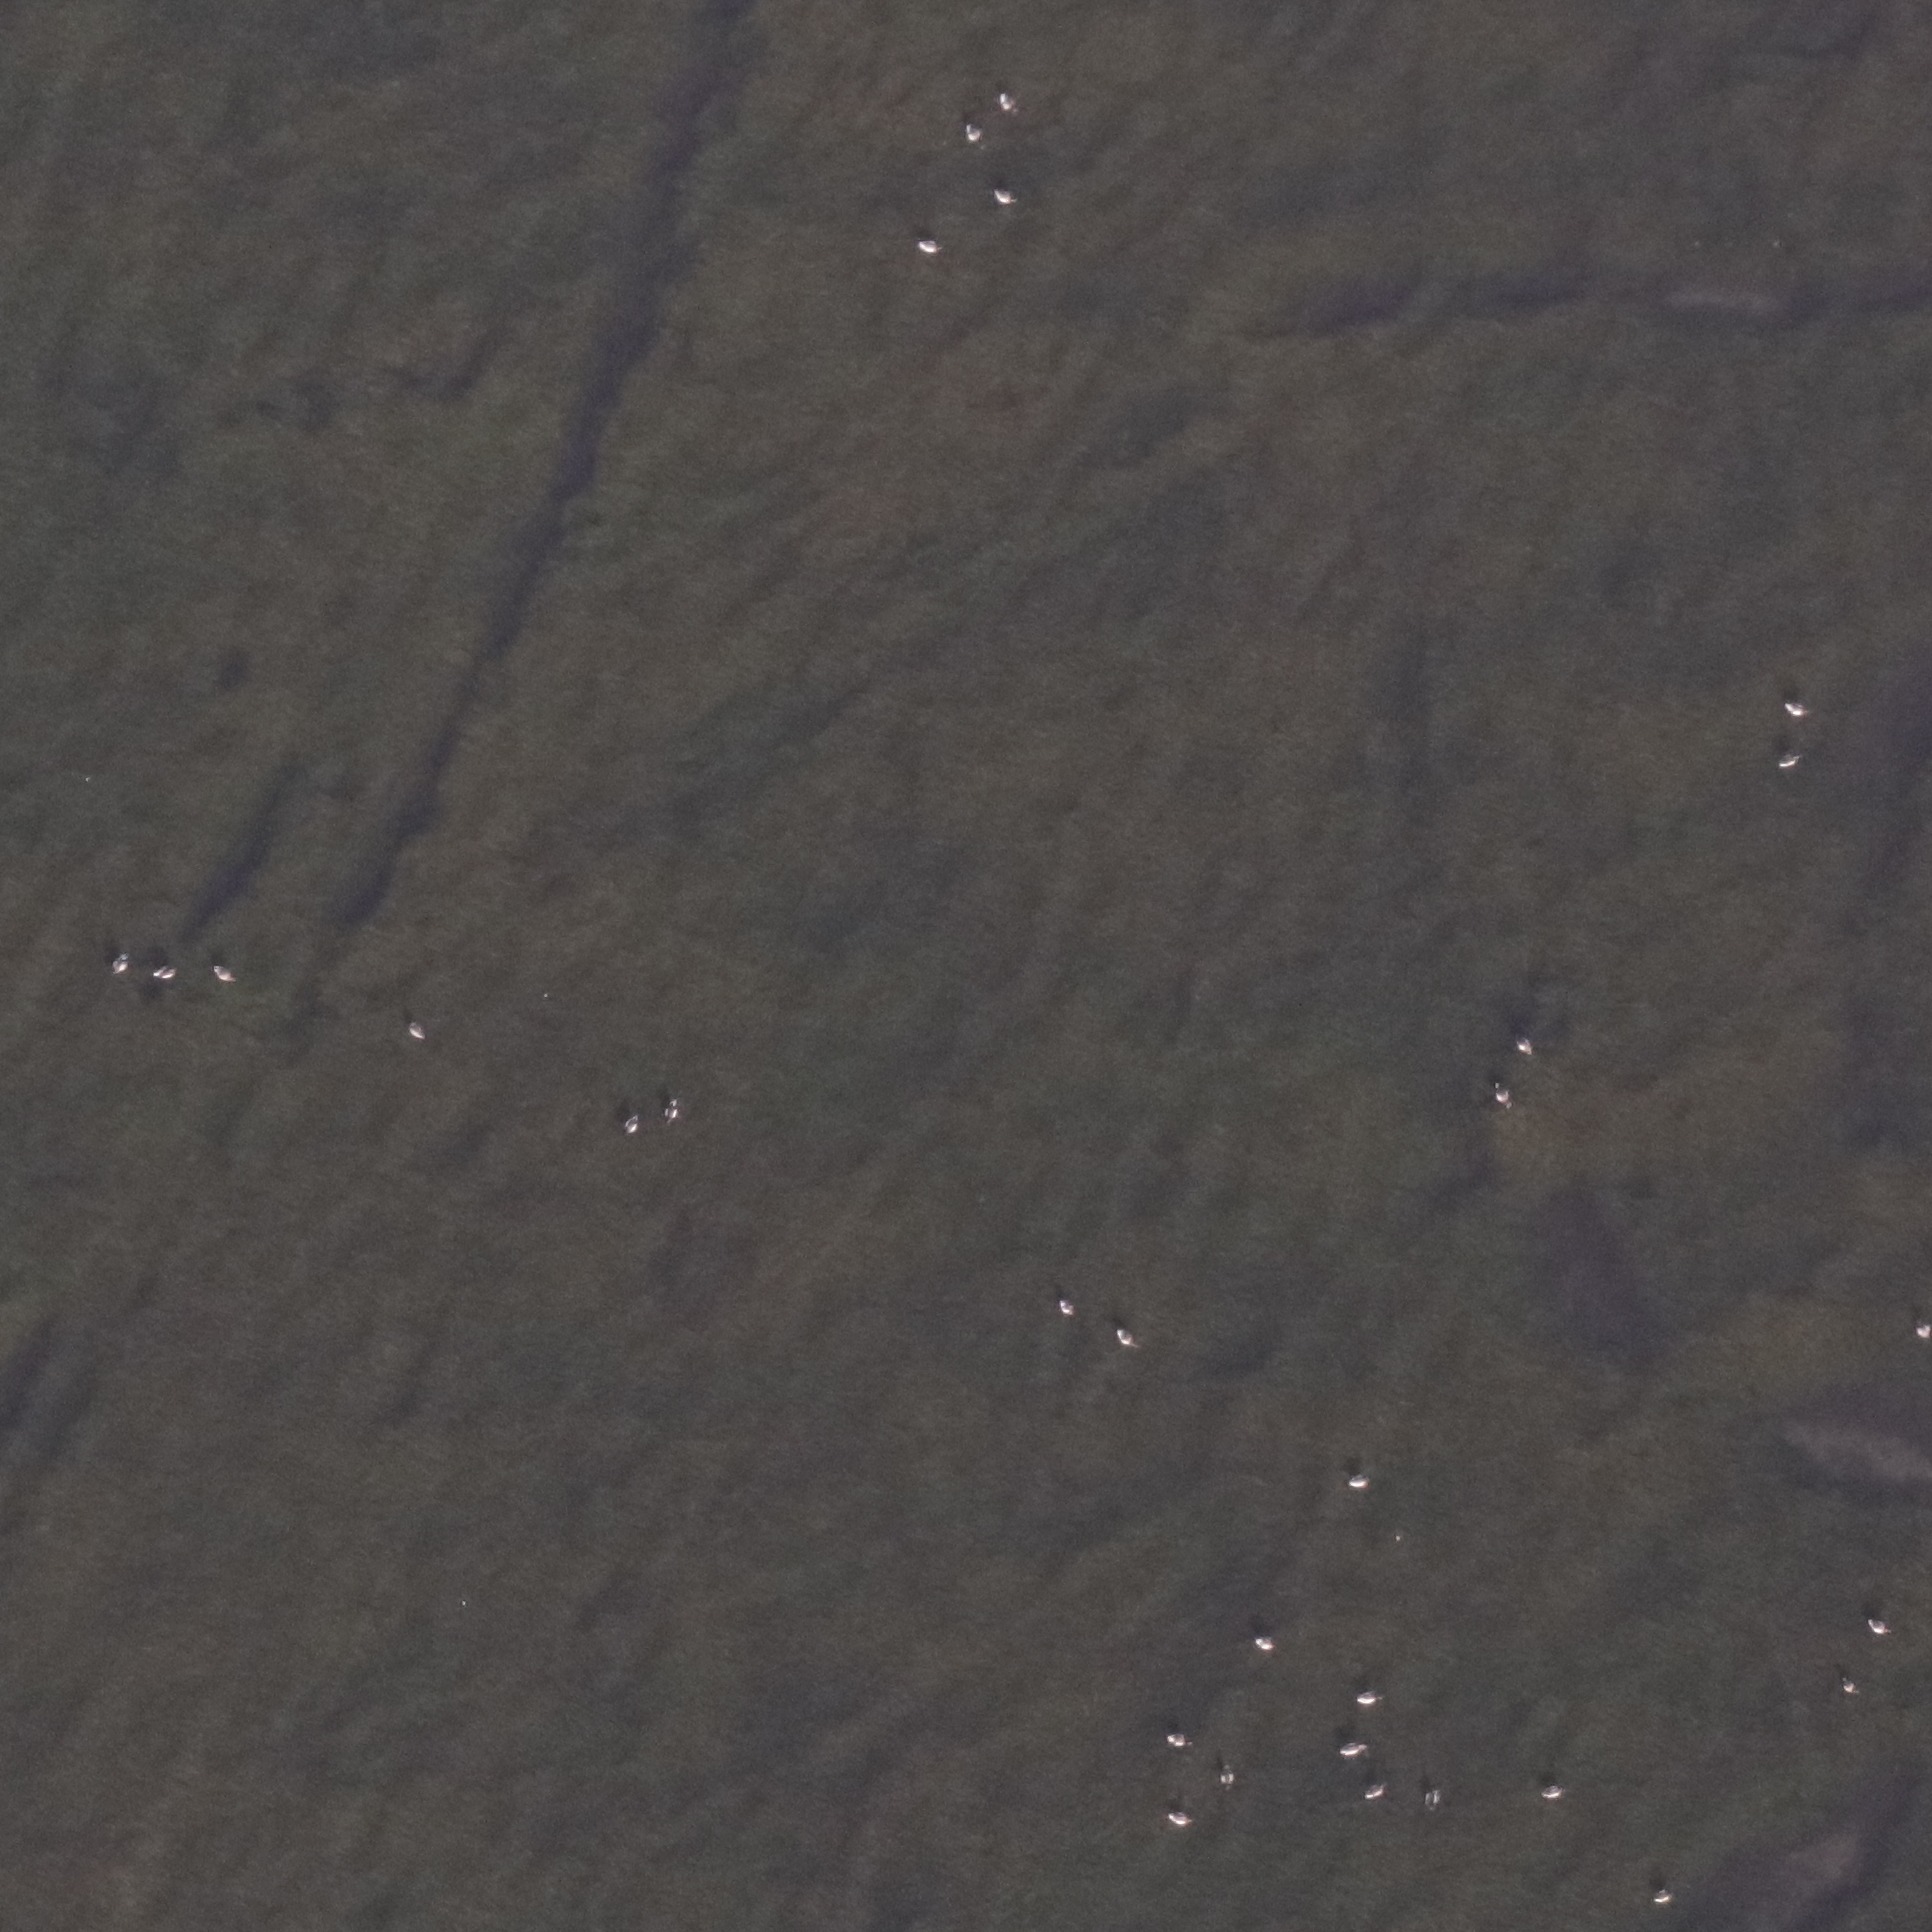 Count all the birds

30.